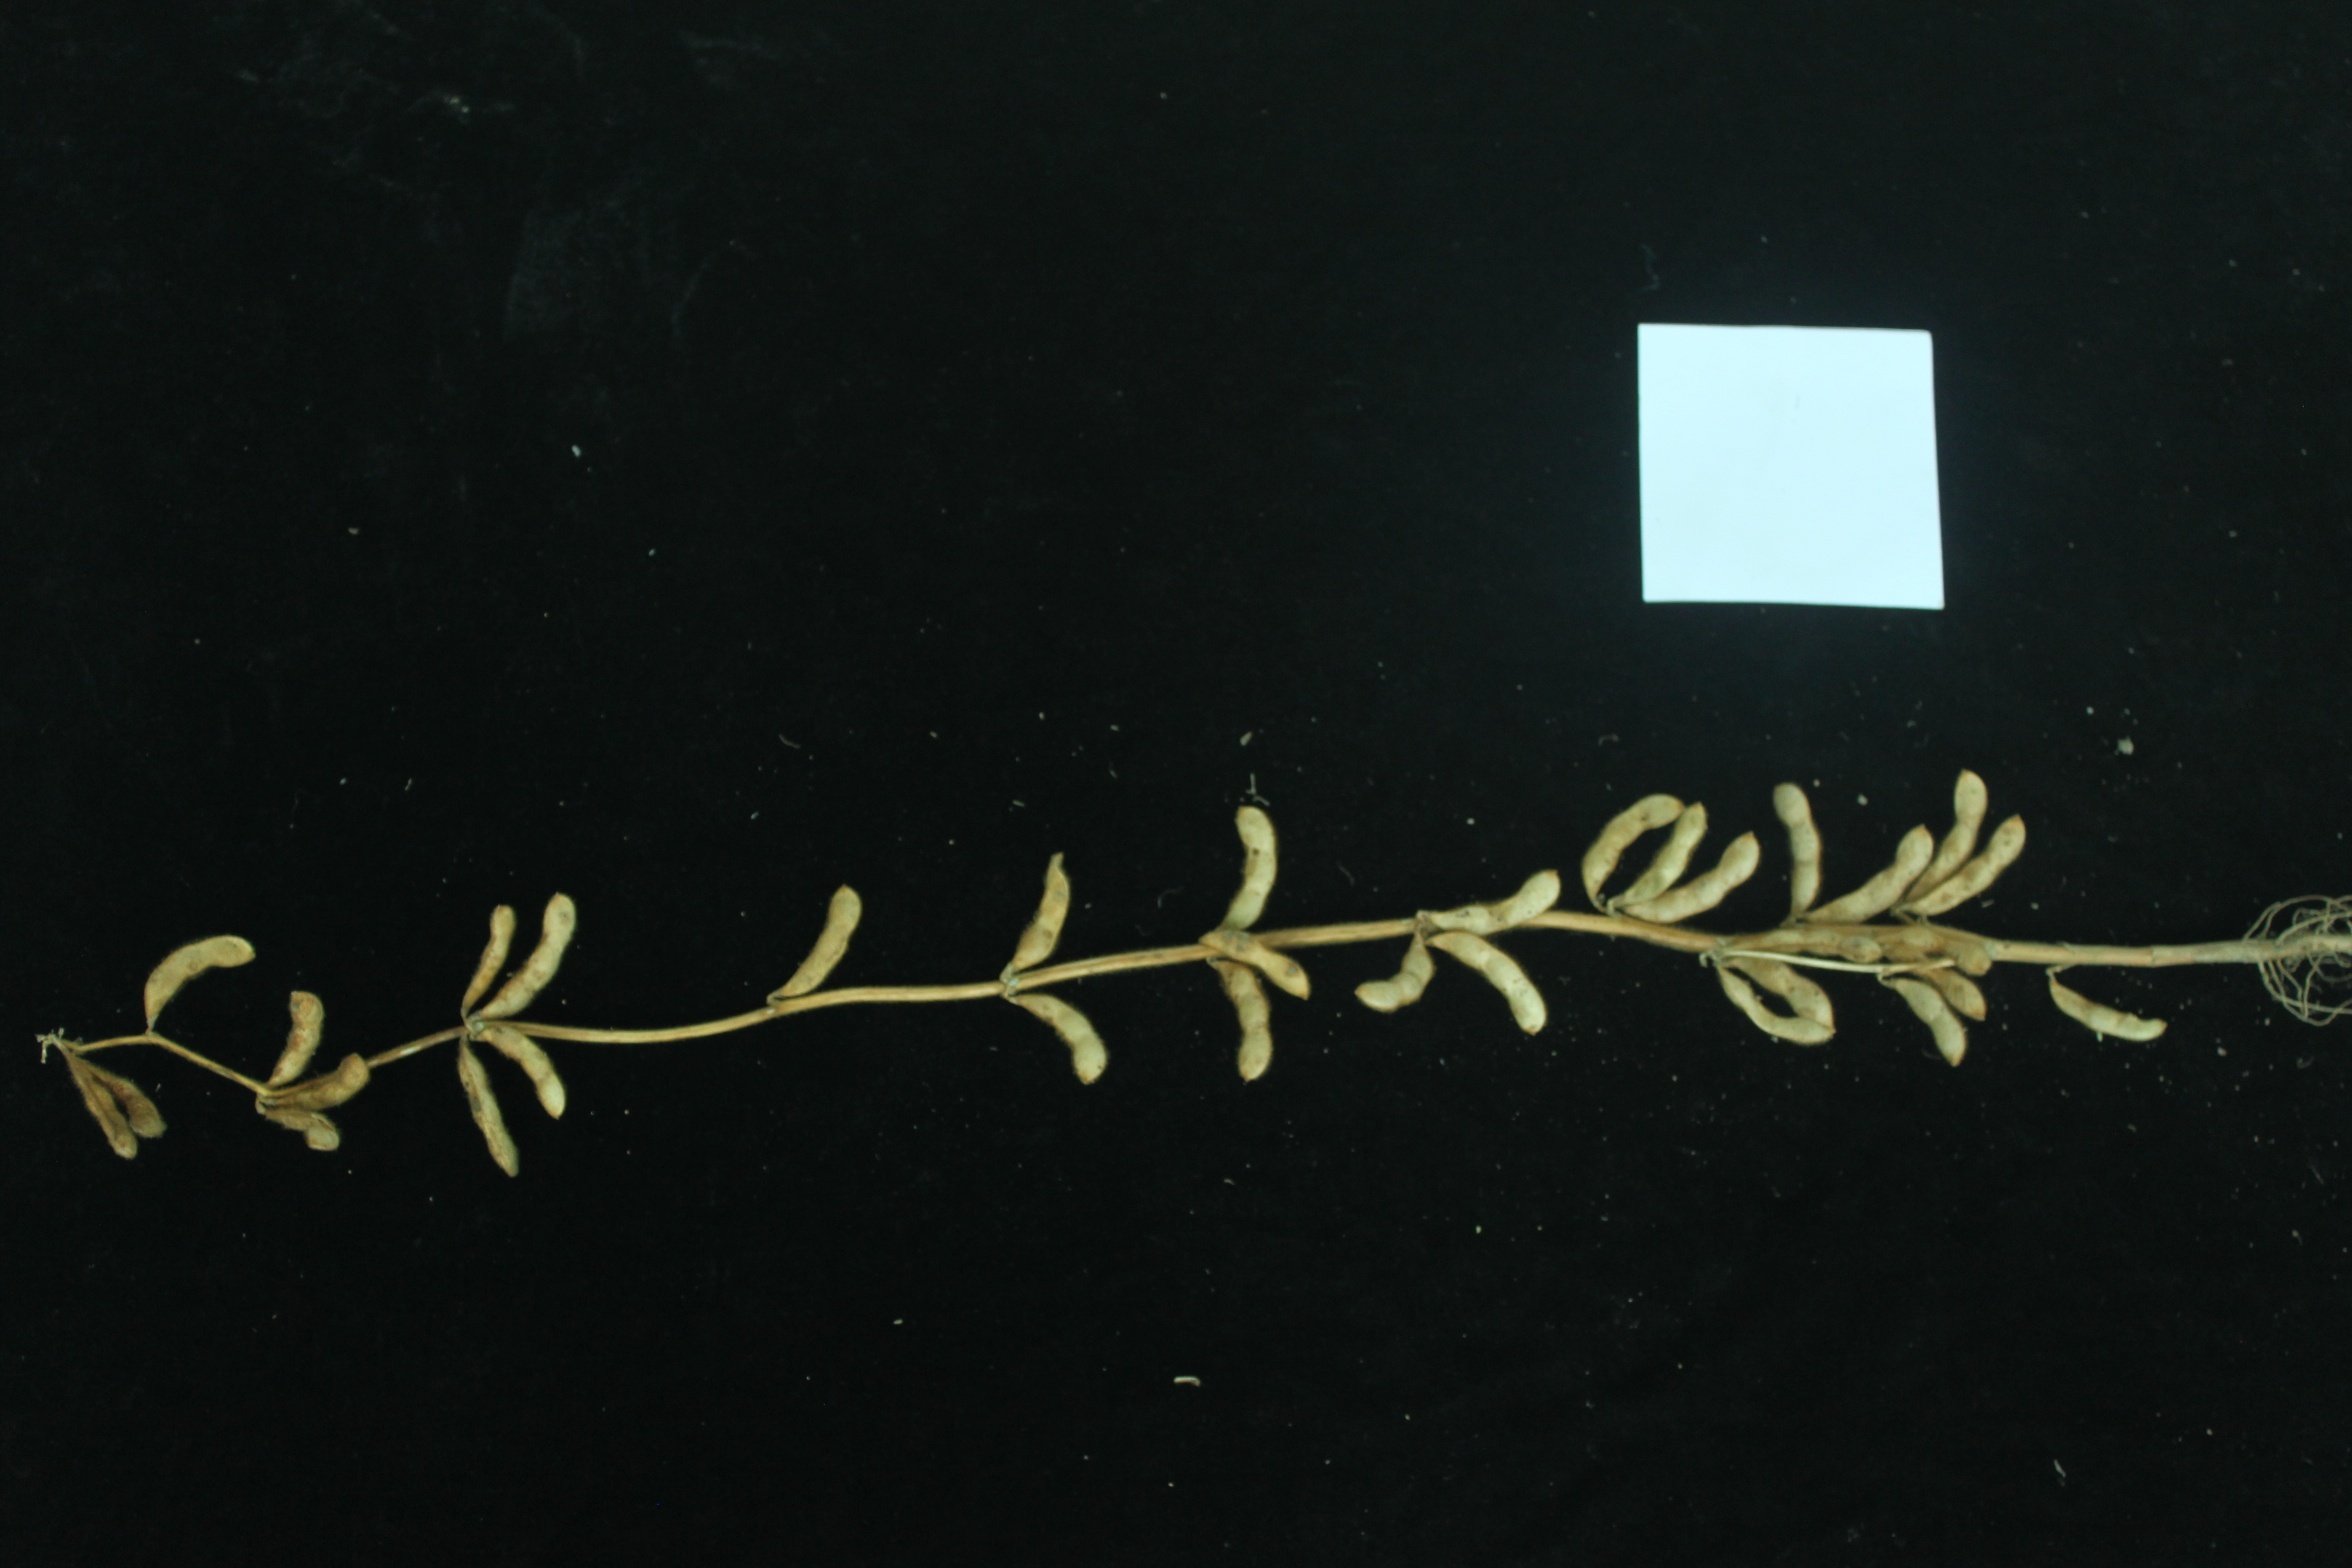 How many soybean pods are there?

33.